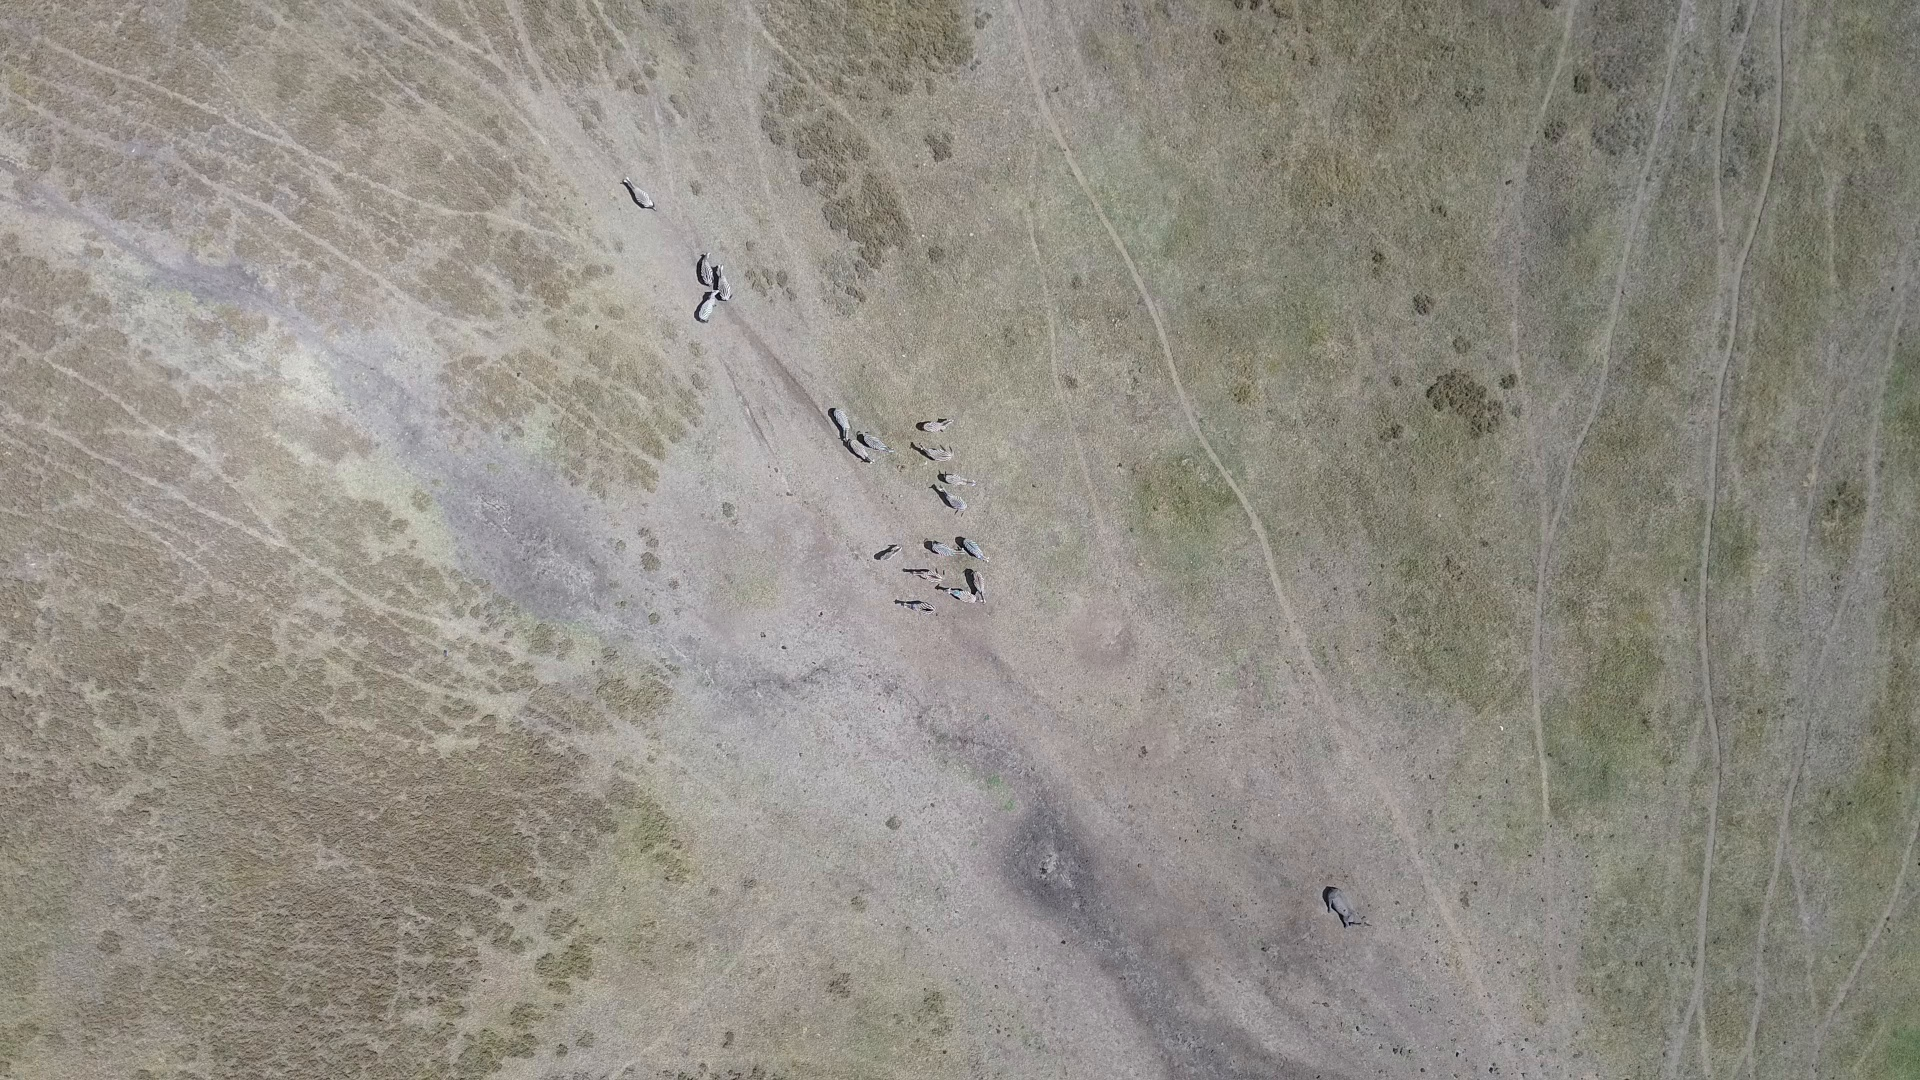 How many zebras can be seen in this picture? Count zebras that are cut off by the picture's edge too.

18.